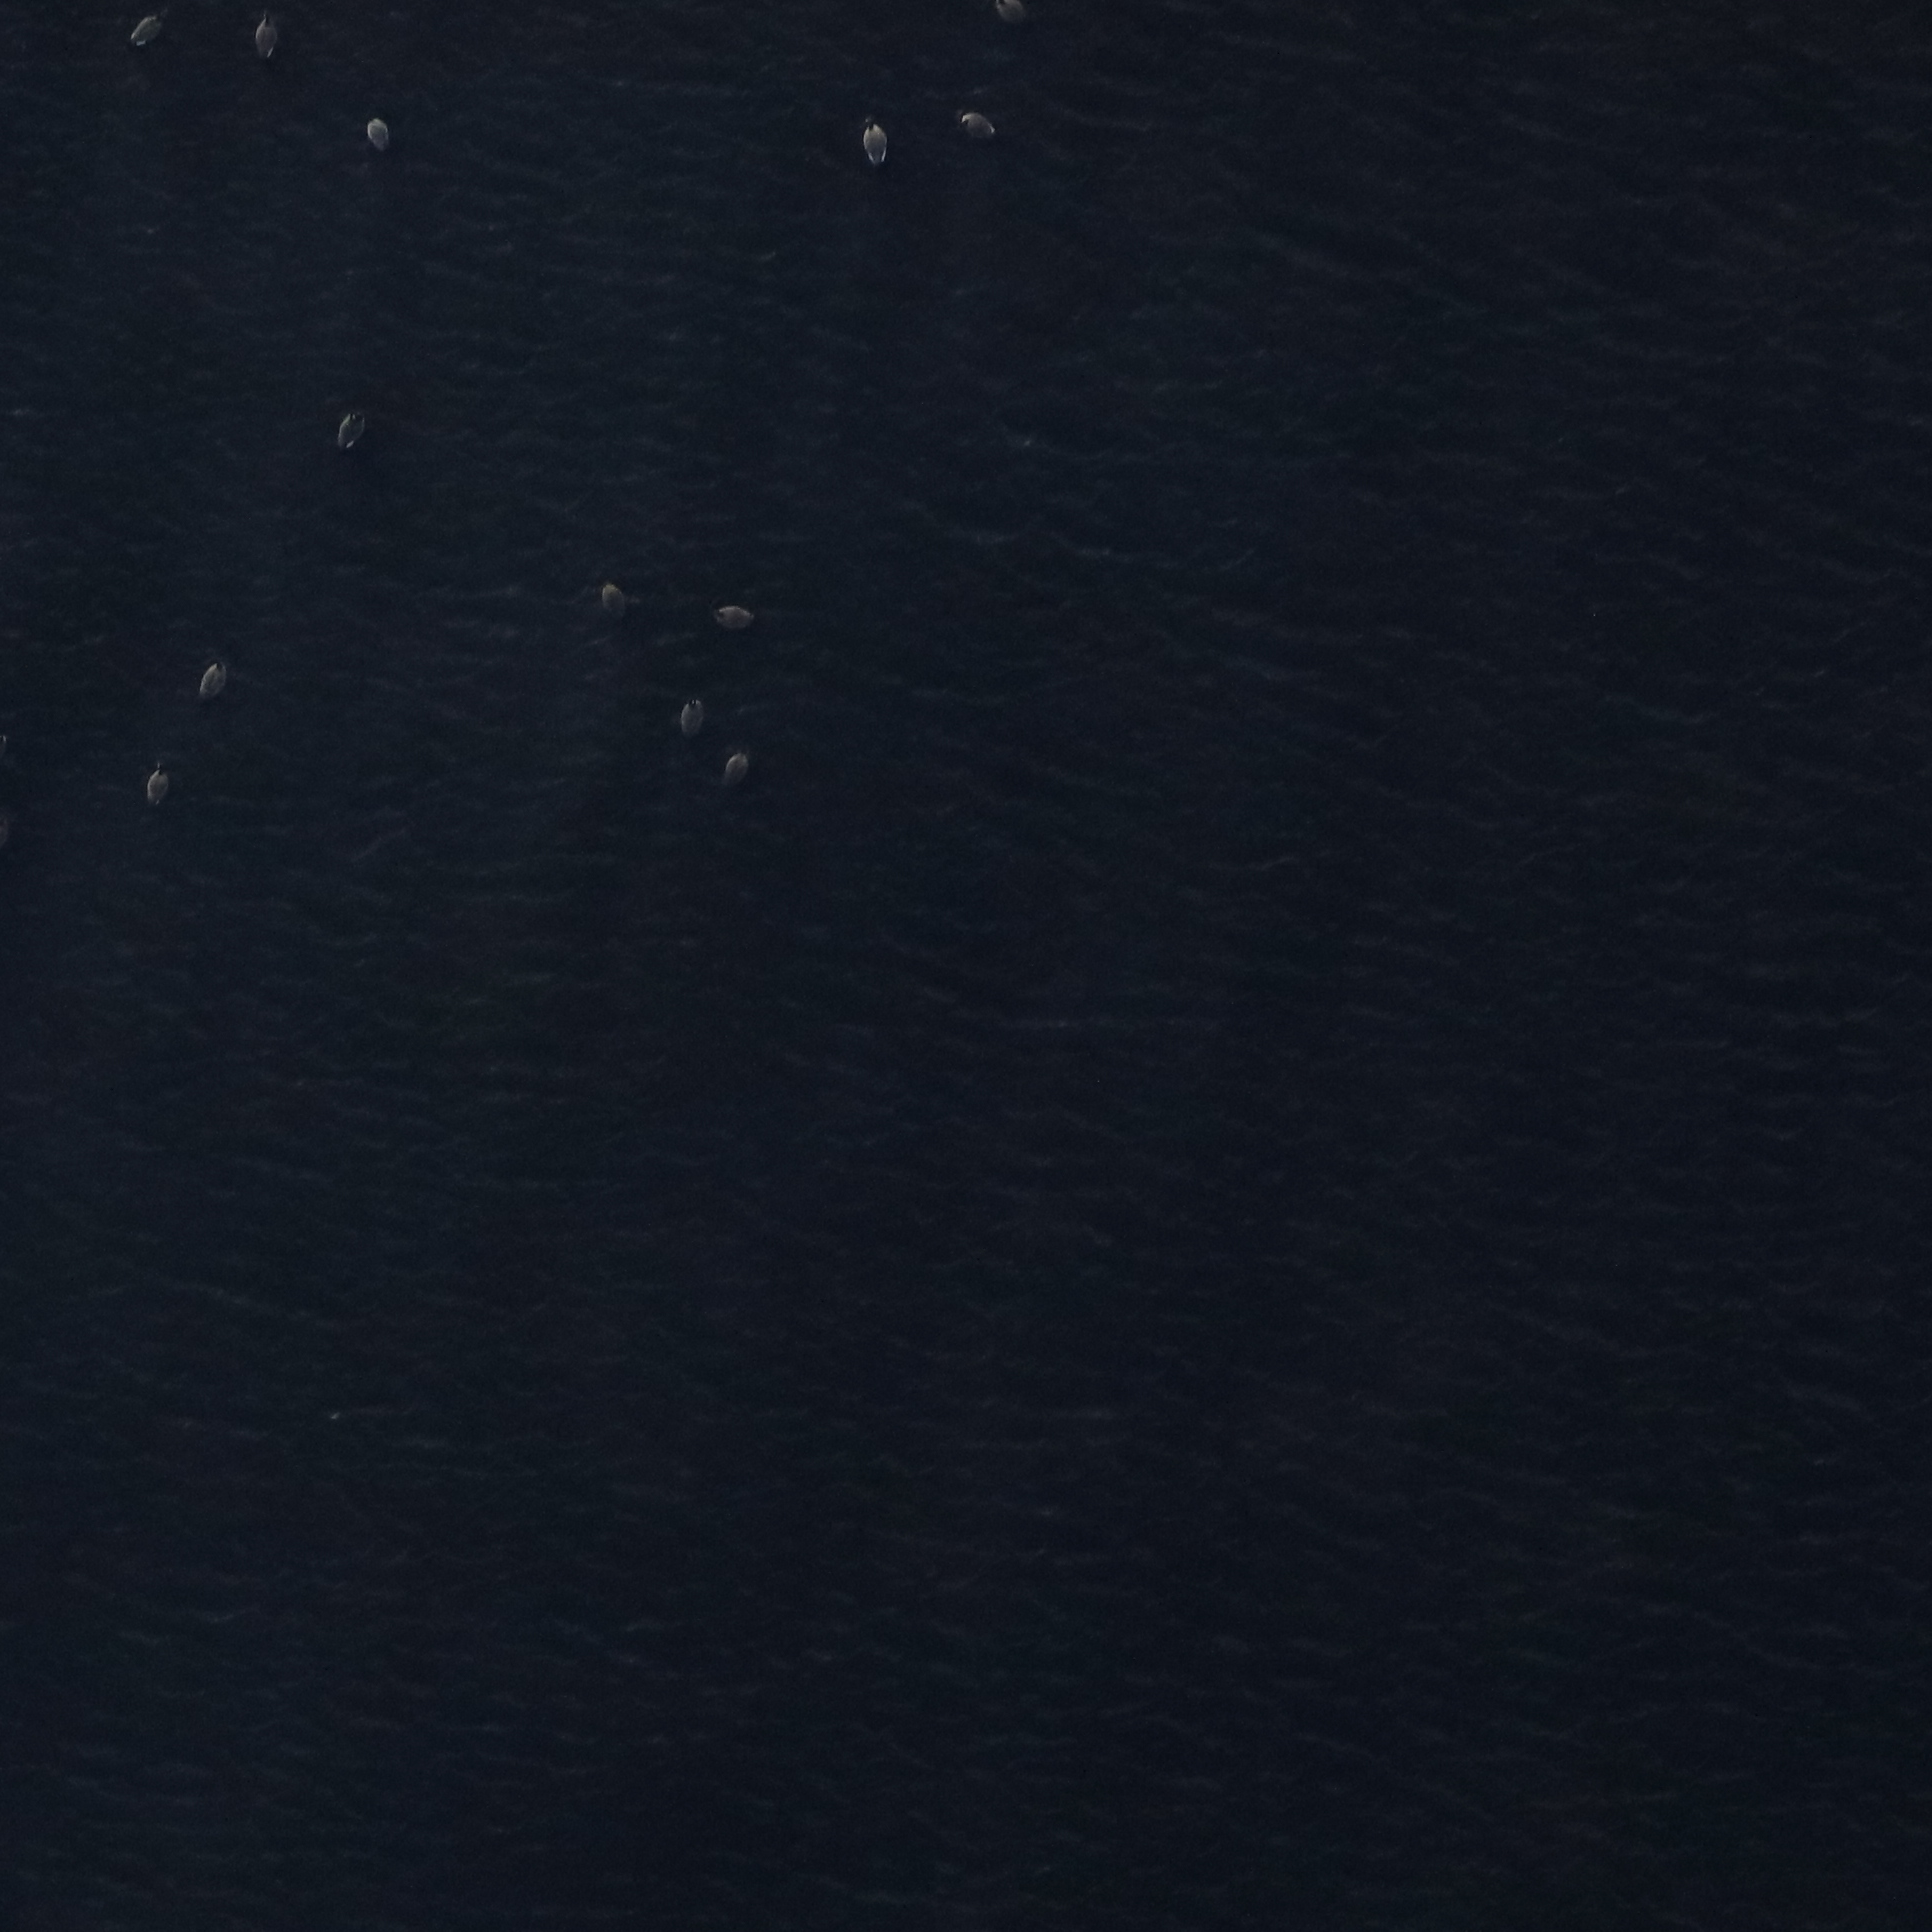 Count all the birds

12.